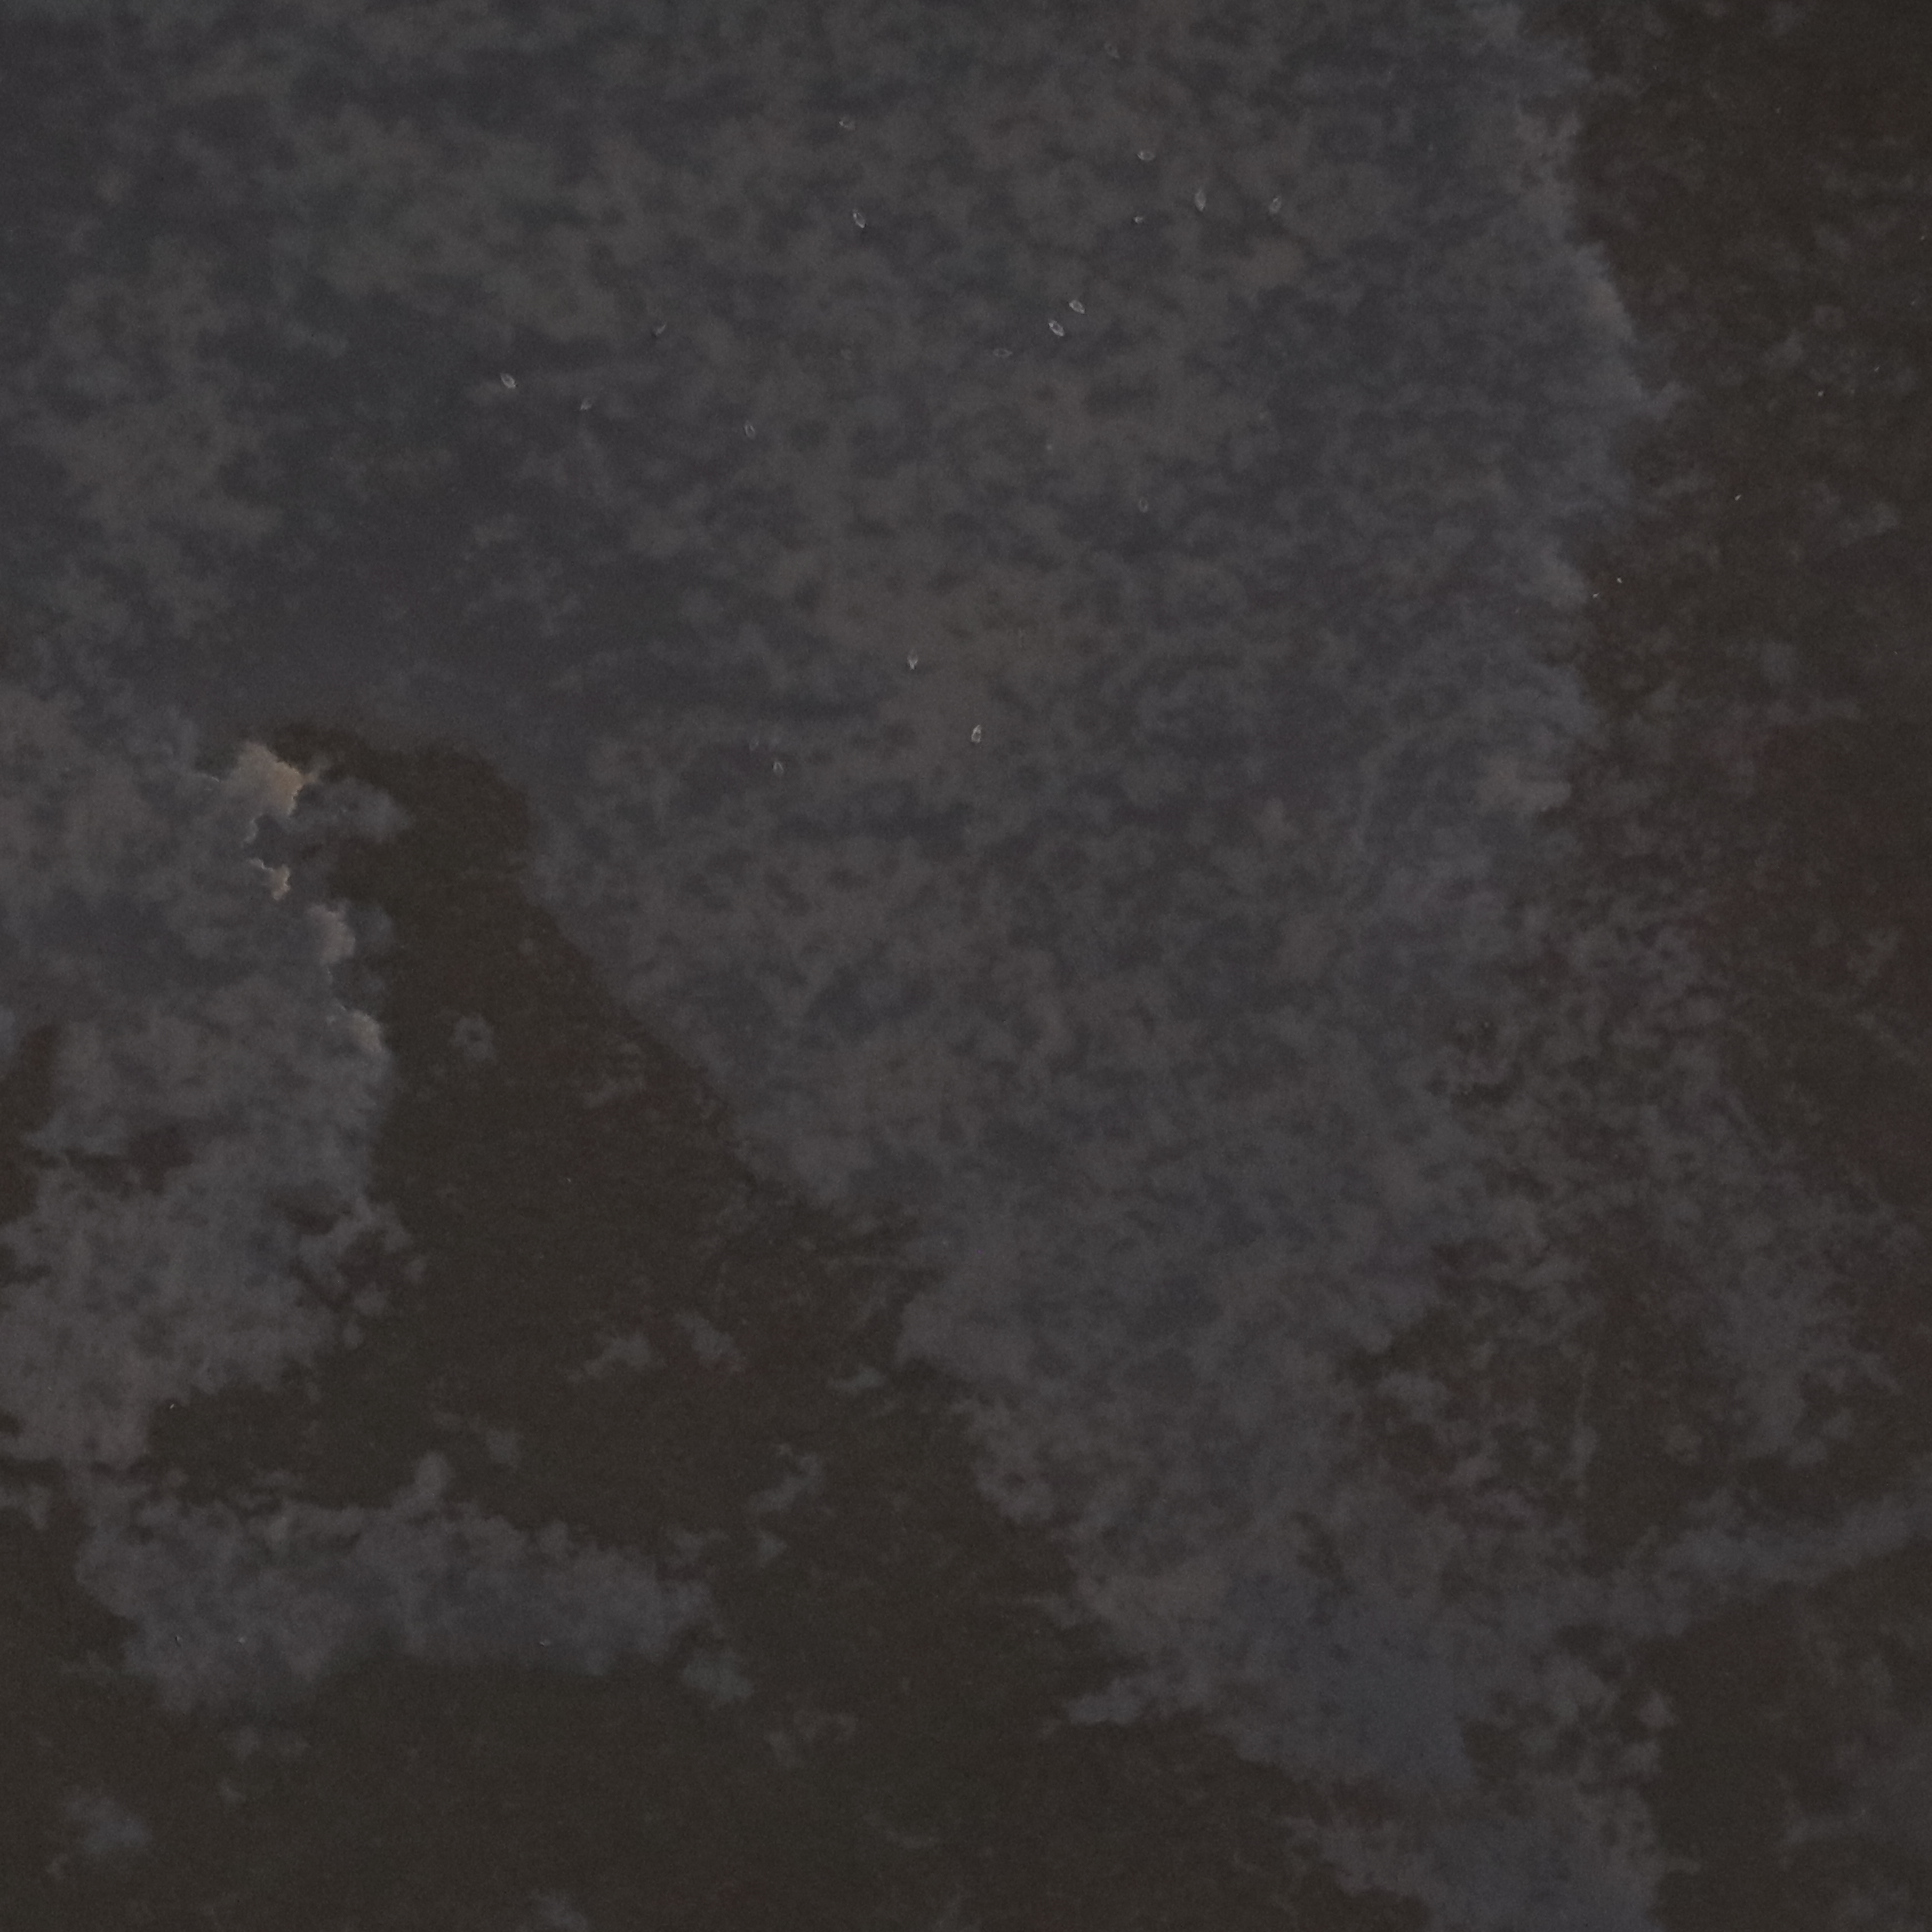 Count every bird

19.